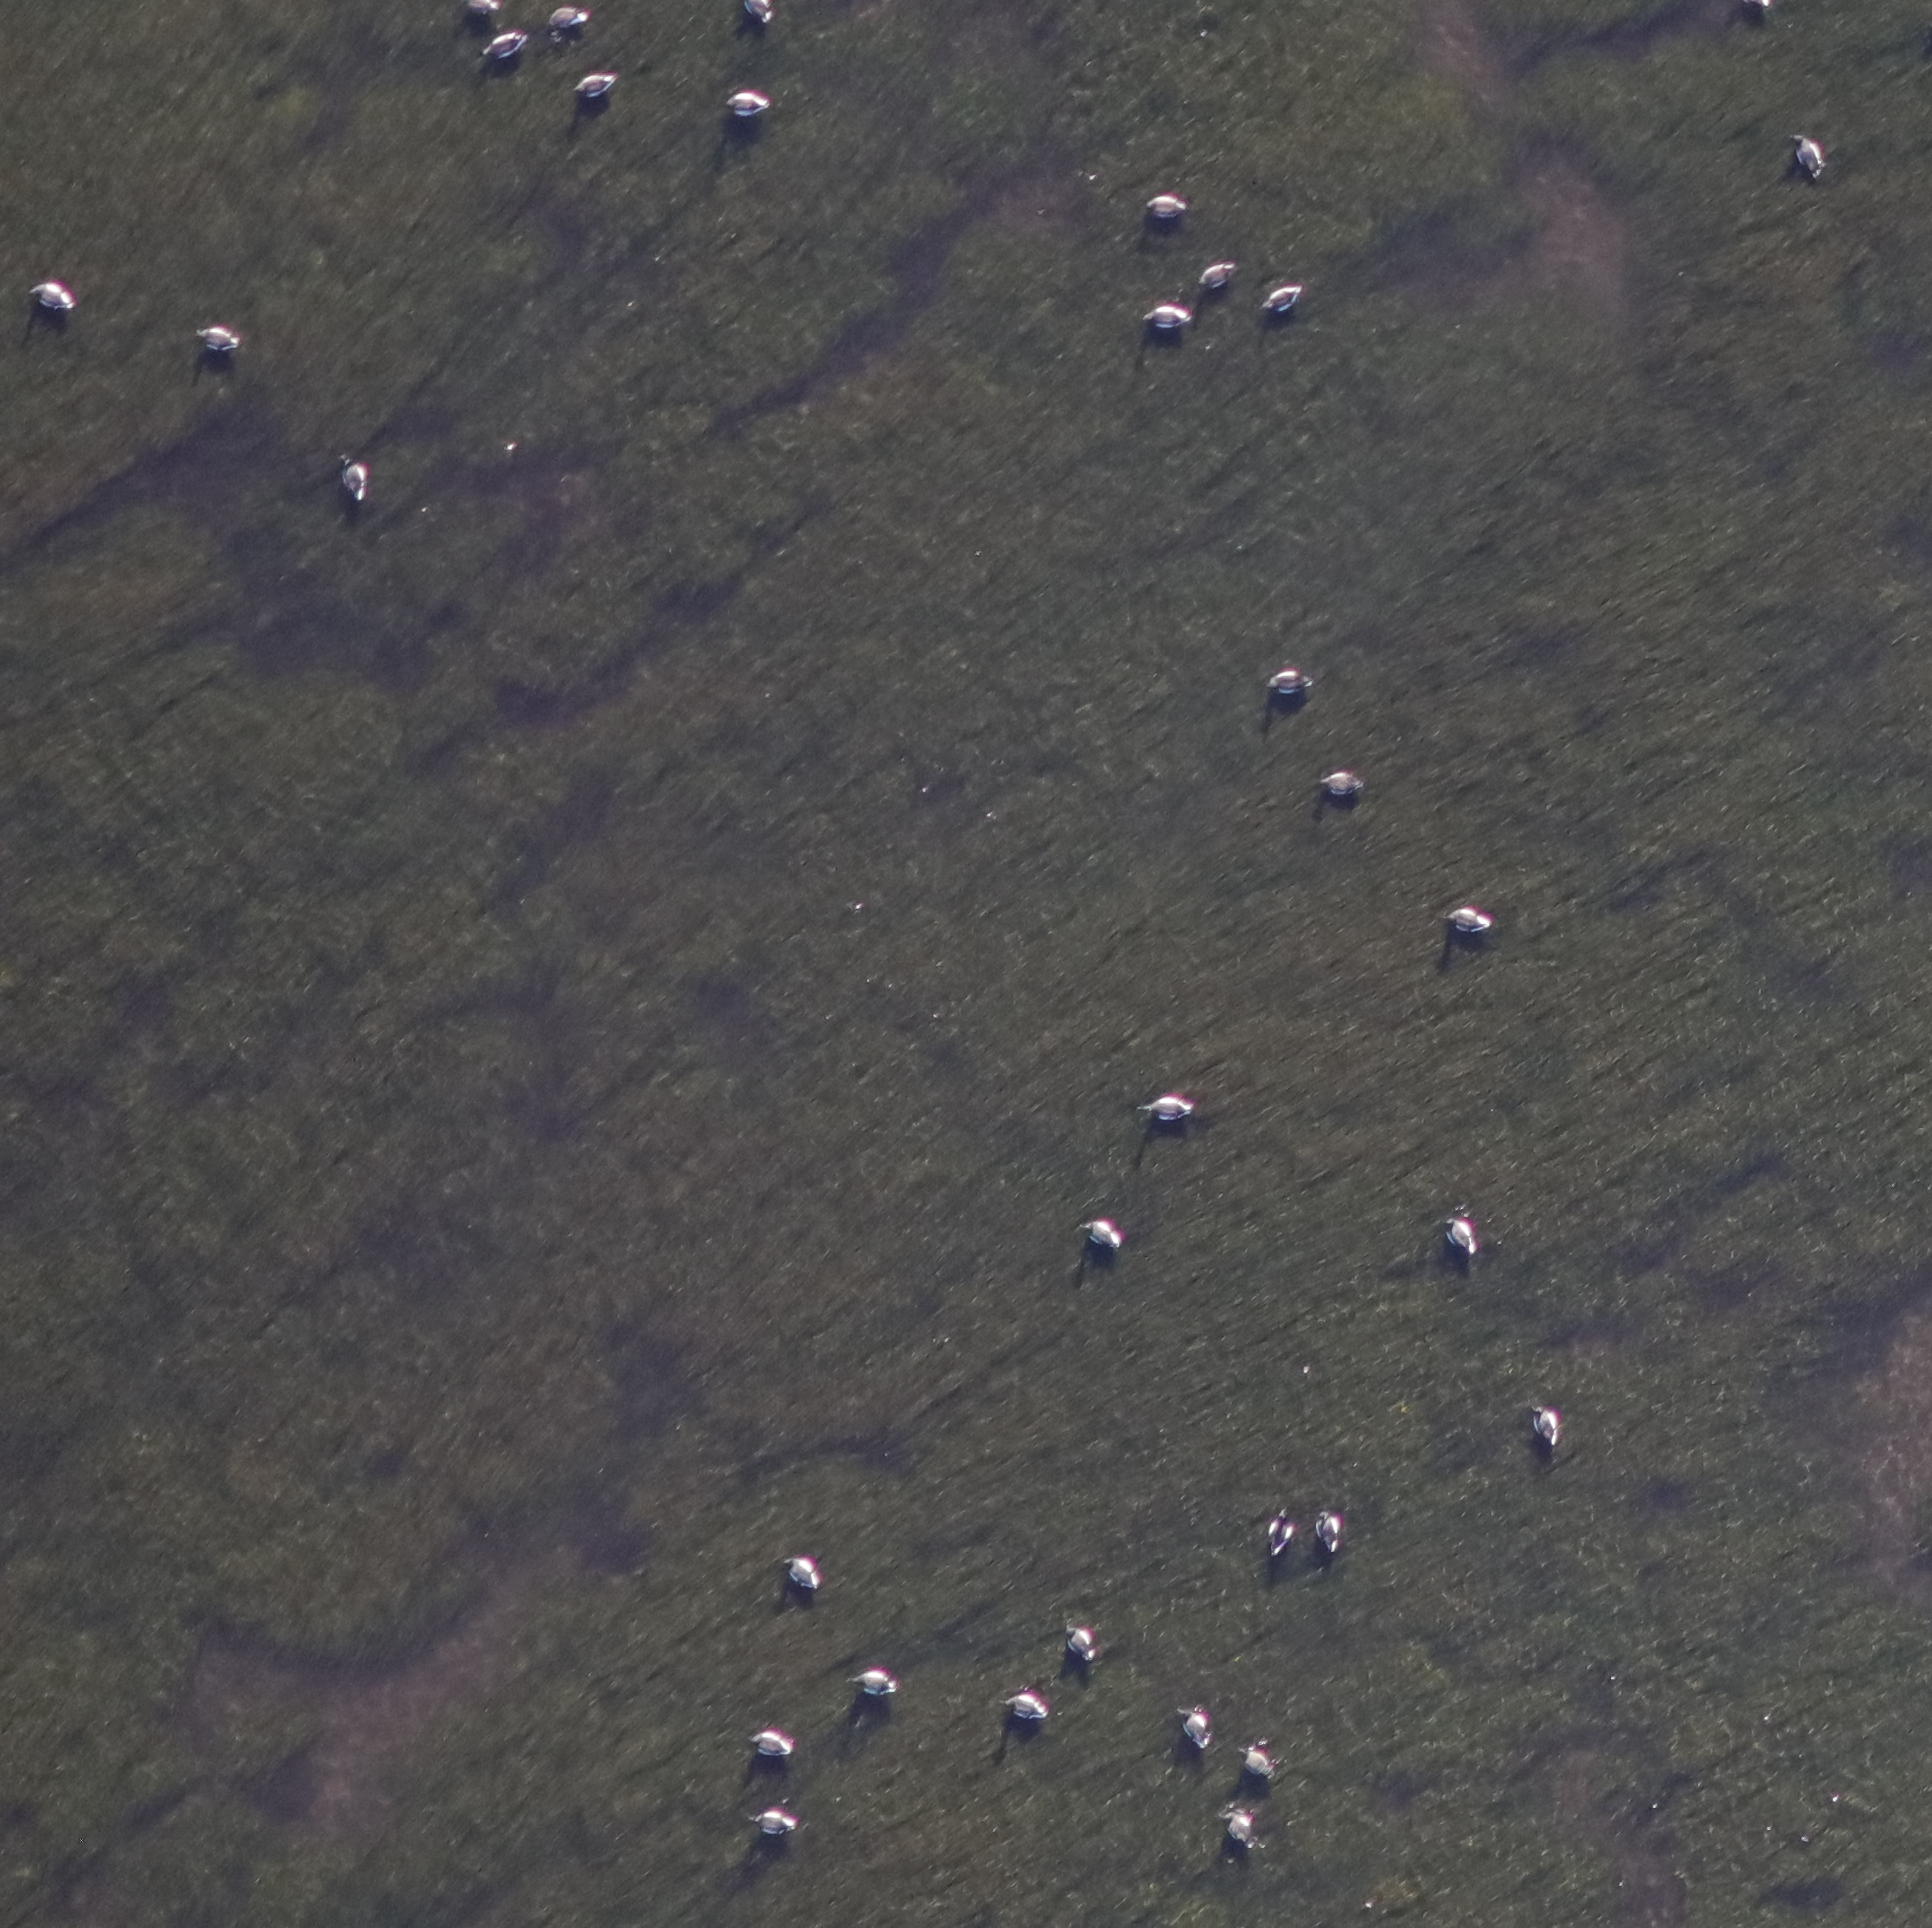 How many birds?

32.